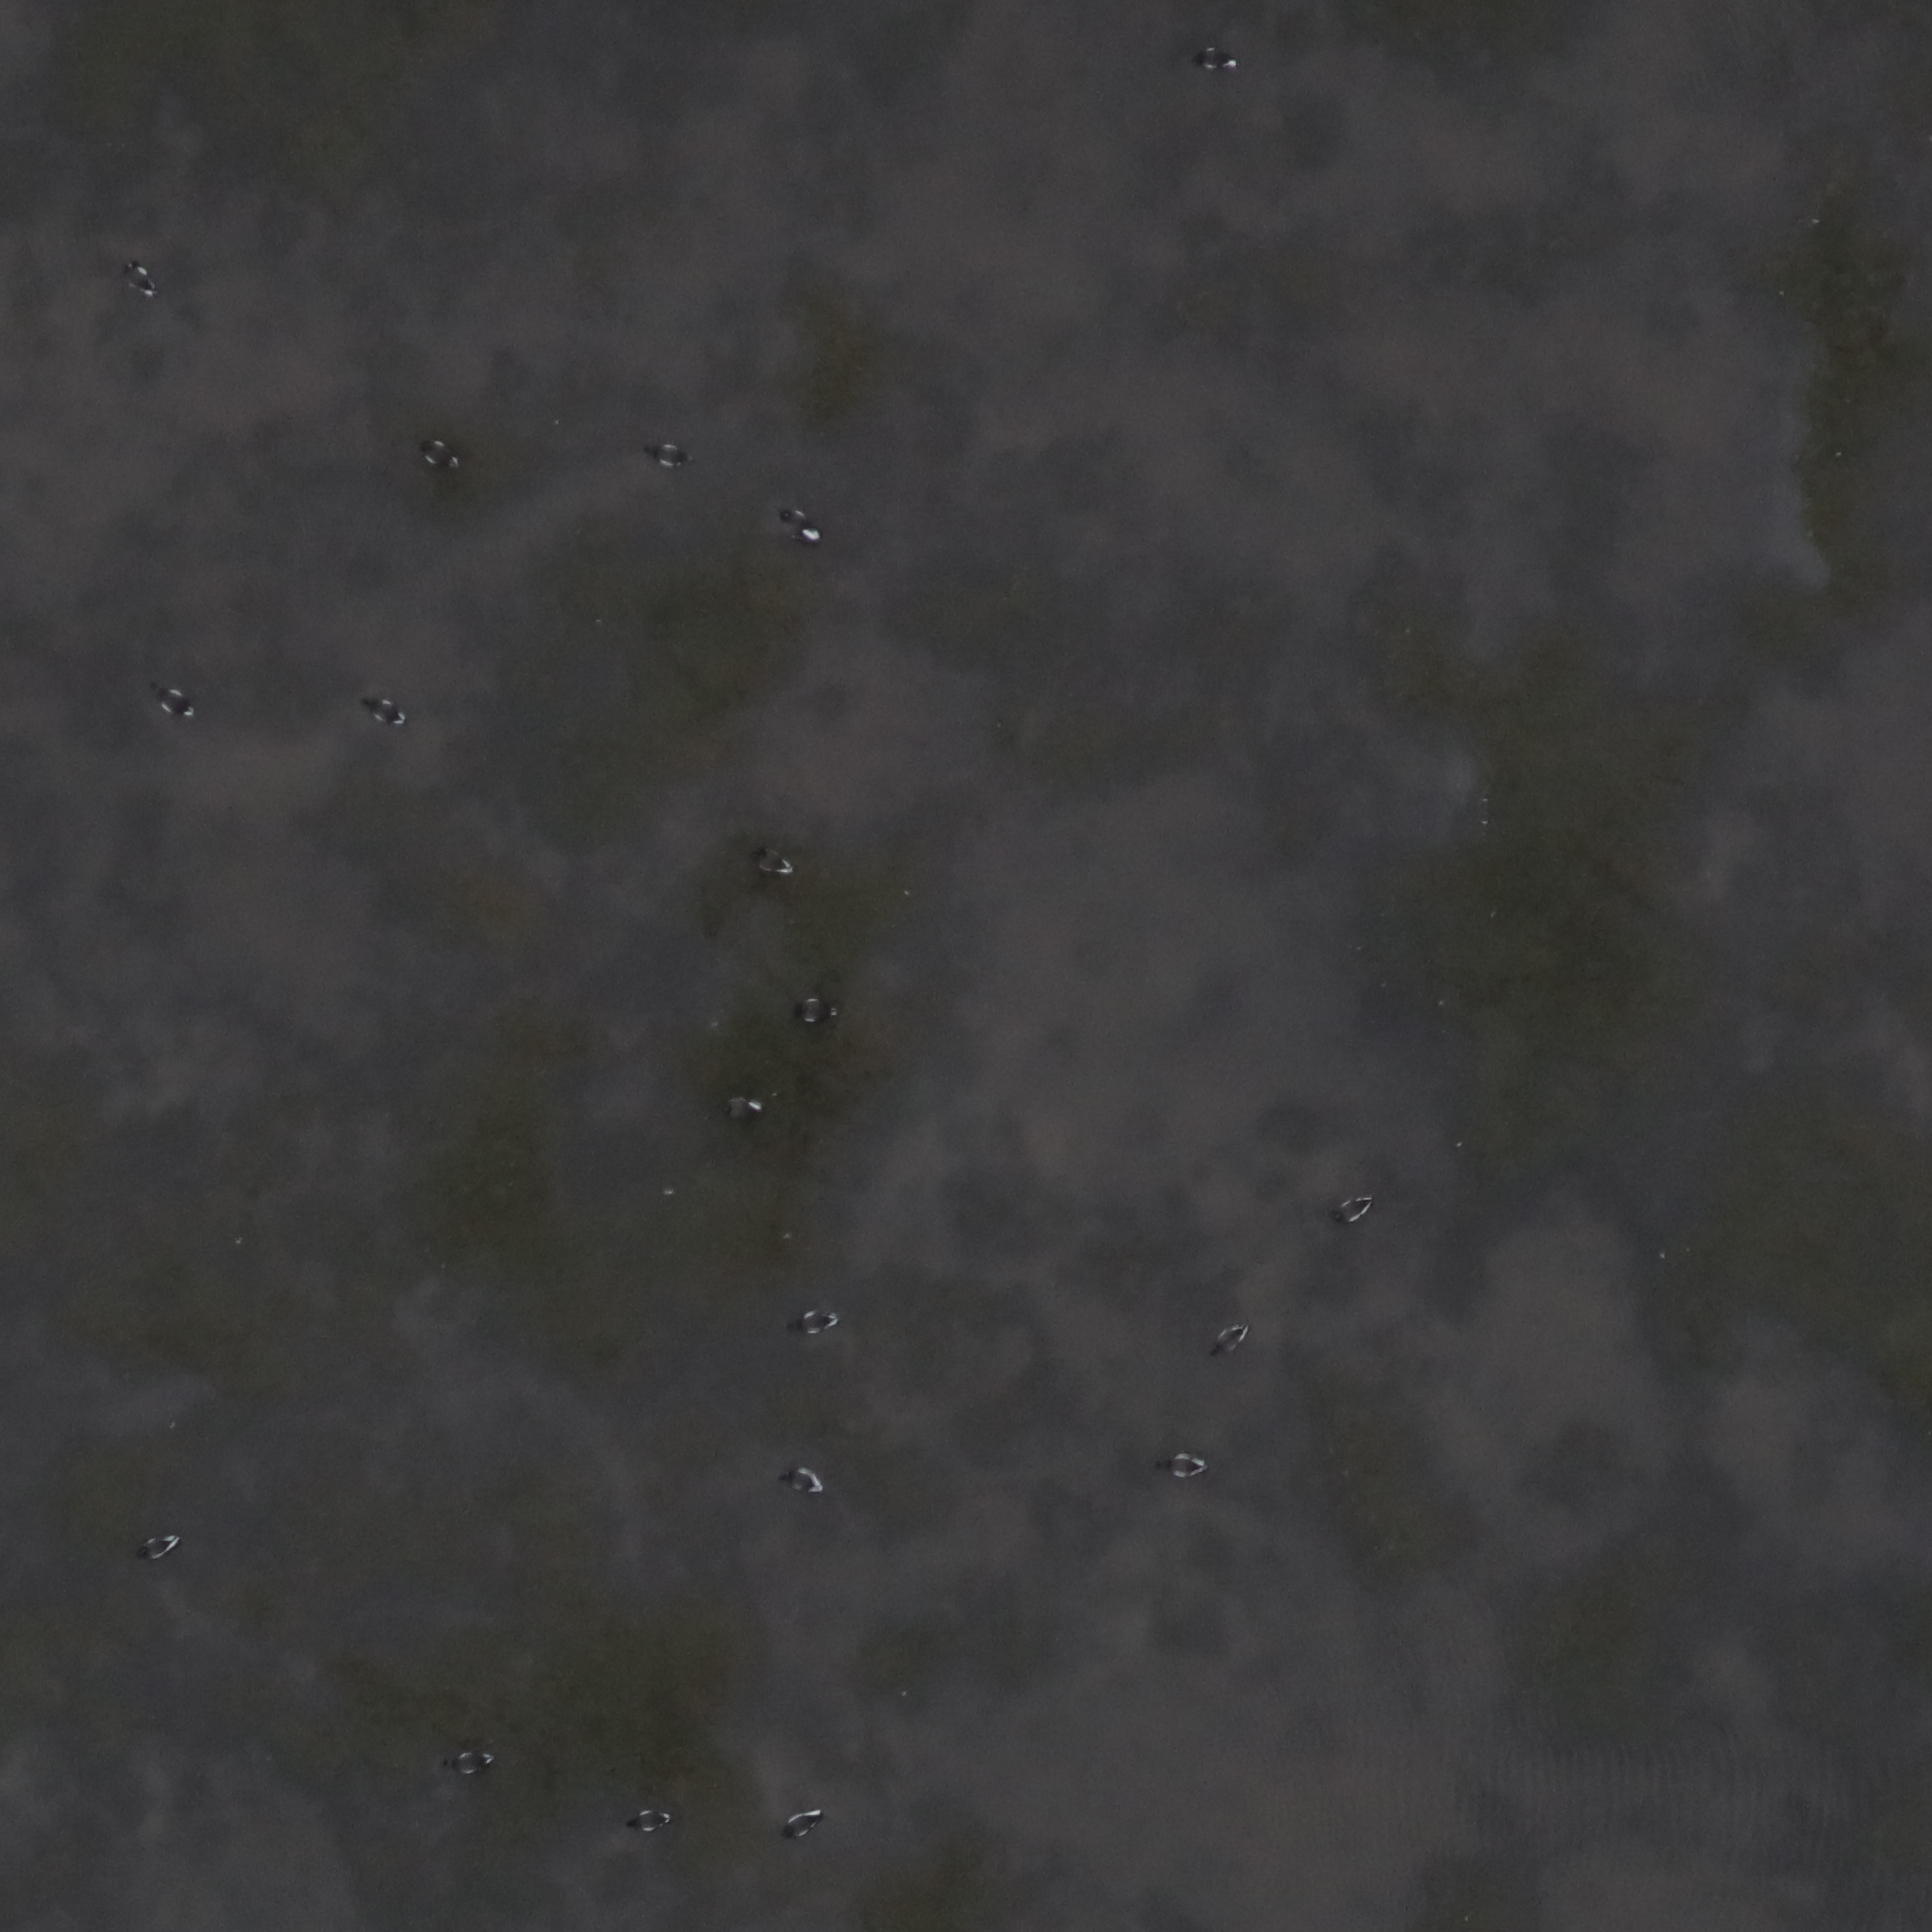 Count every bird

19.